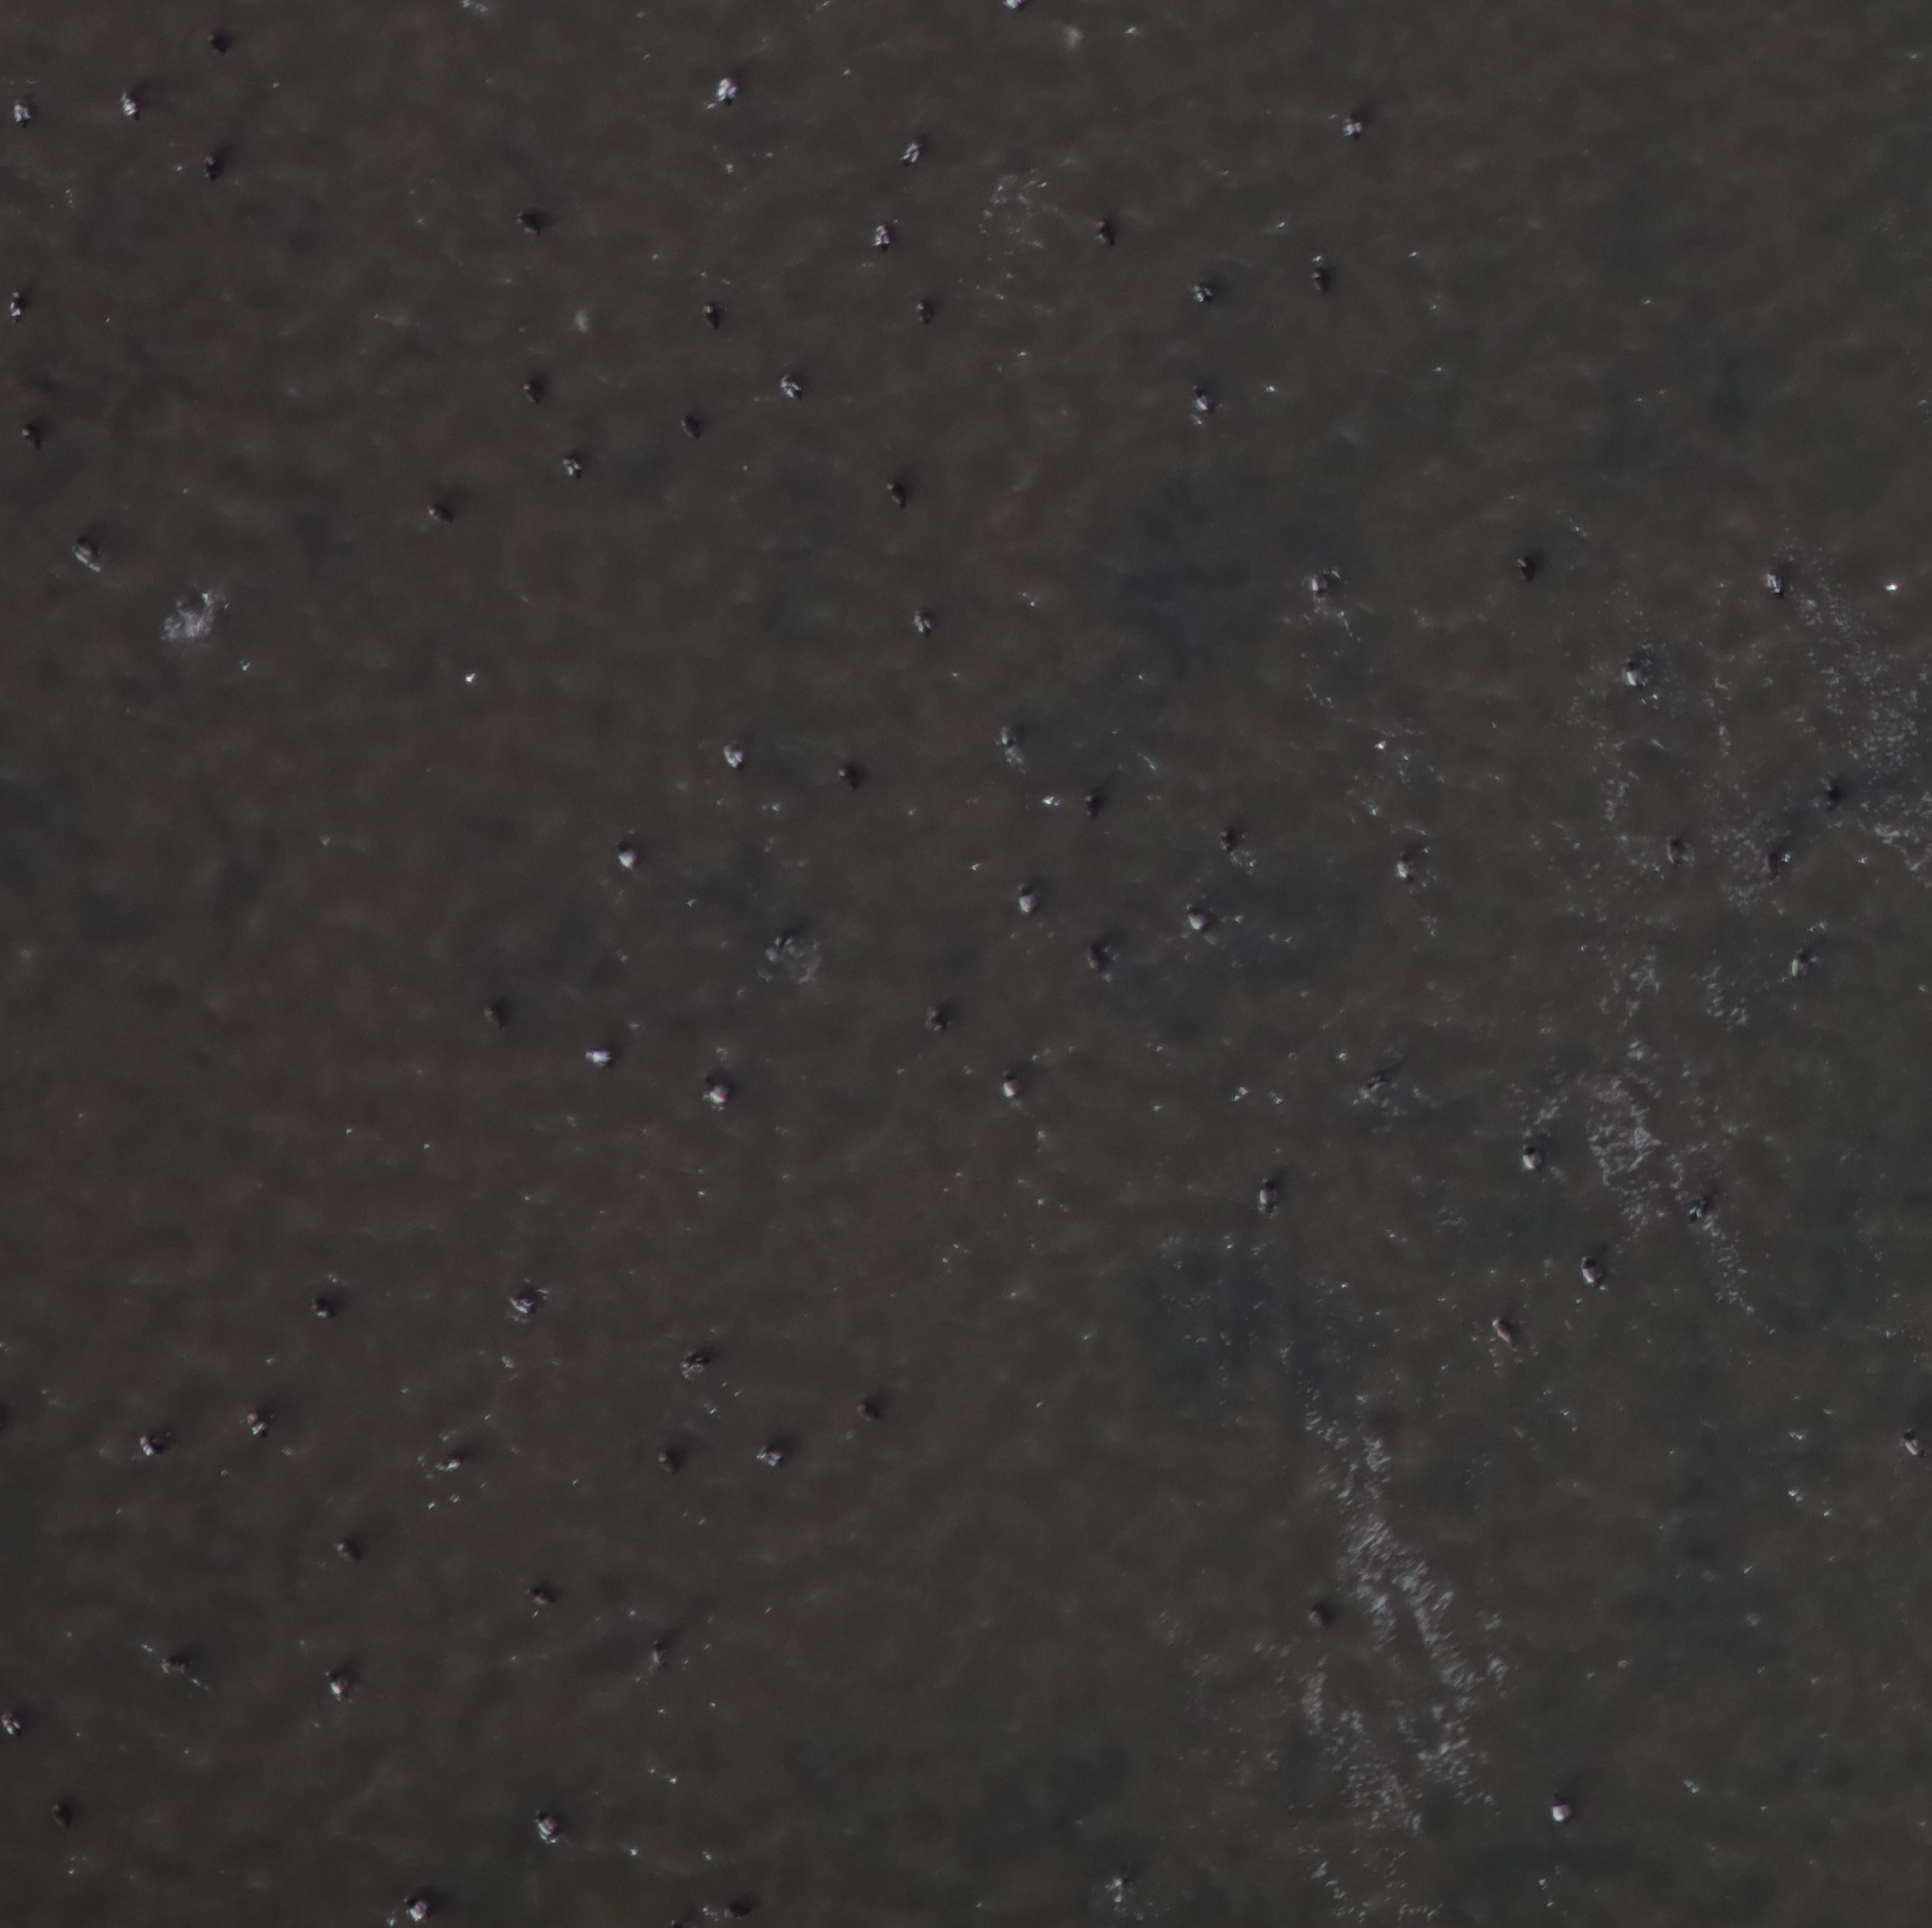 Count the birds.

78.